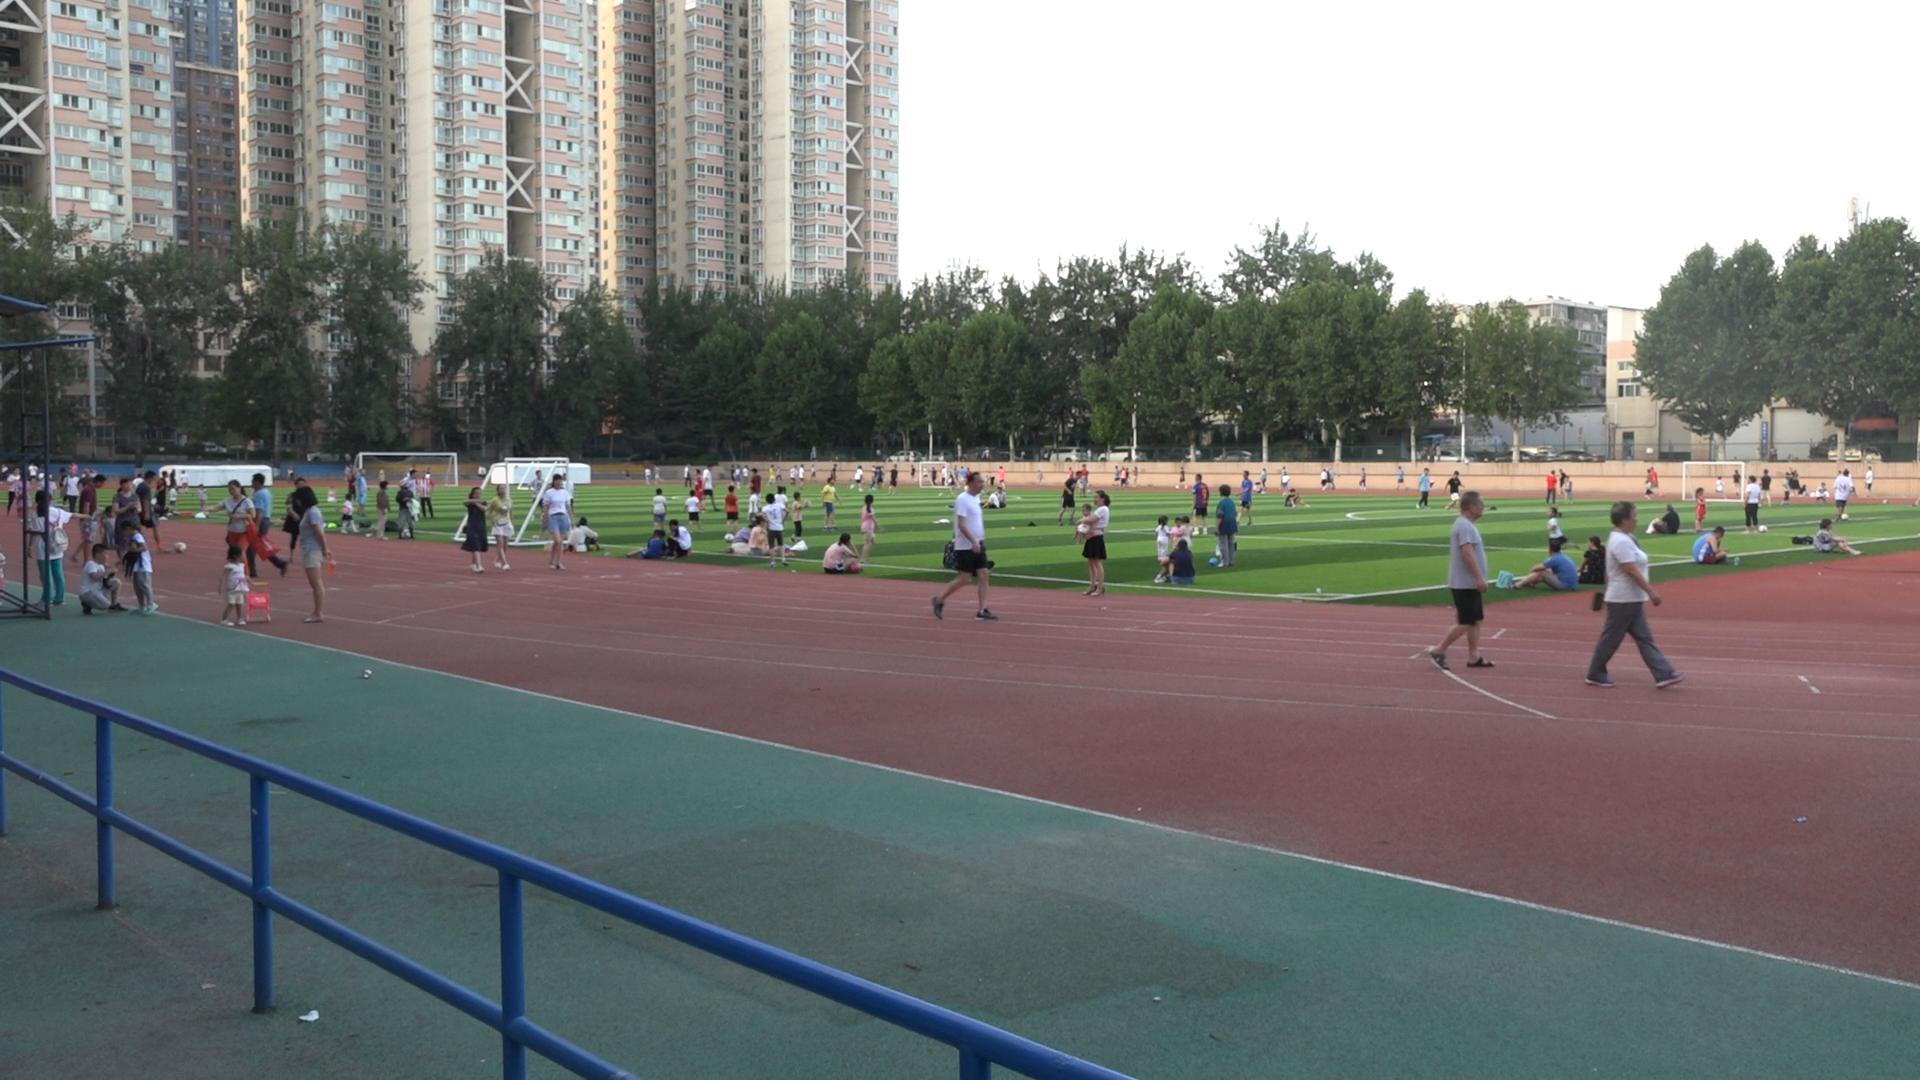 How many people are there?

152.